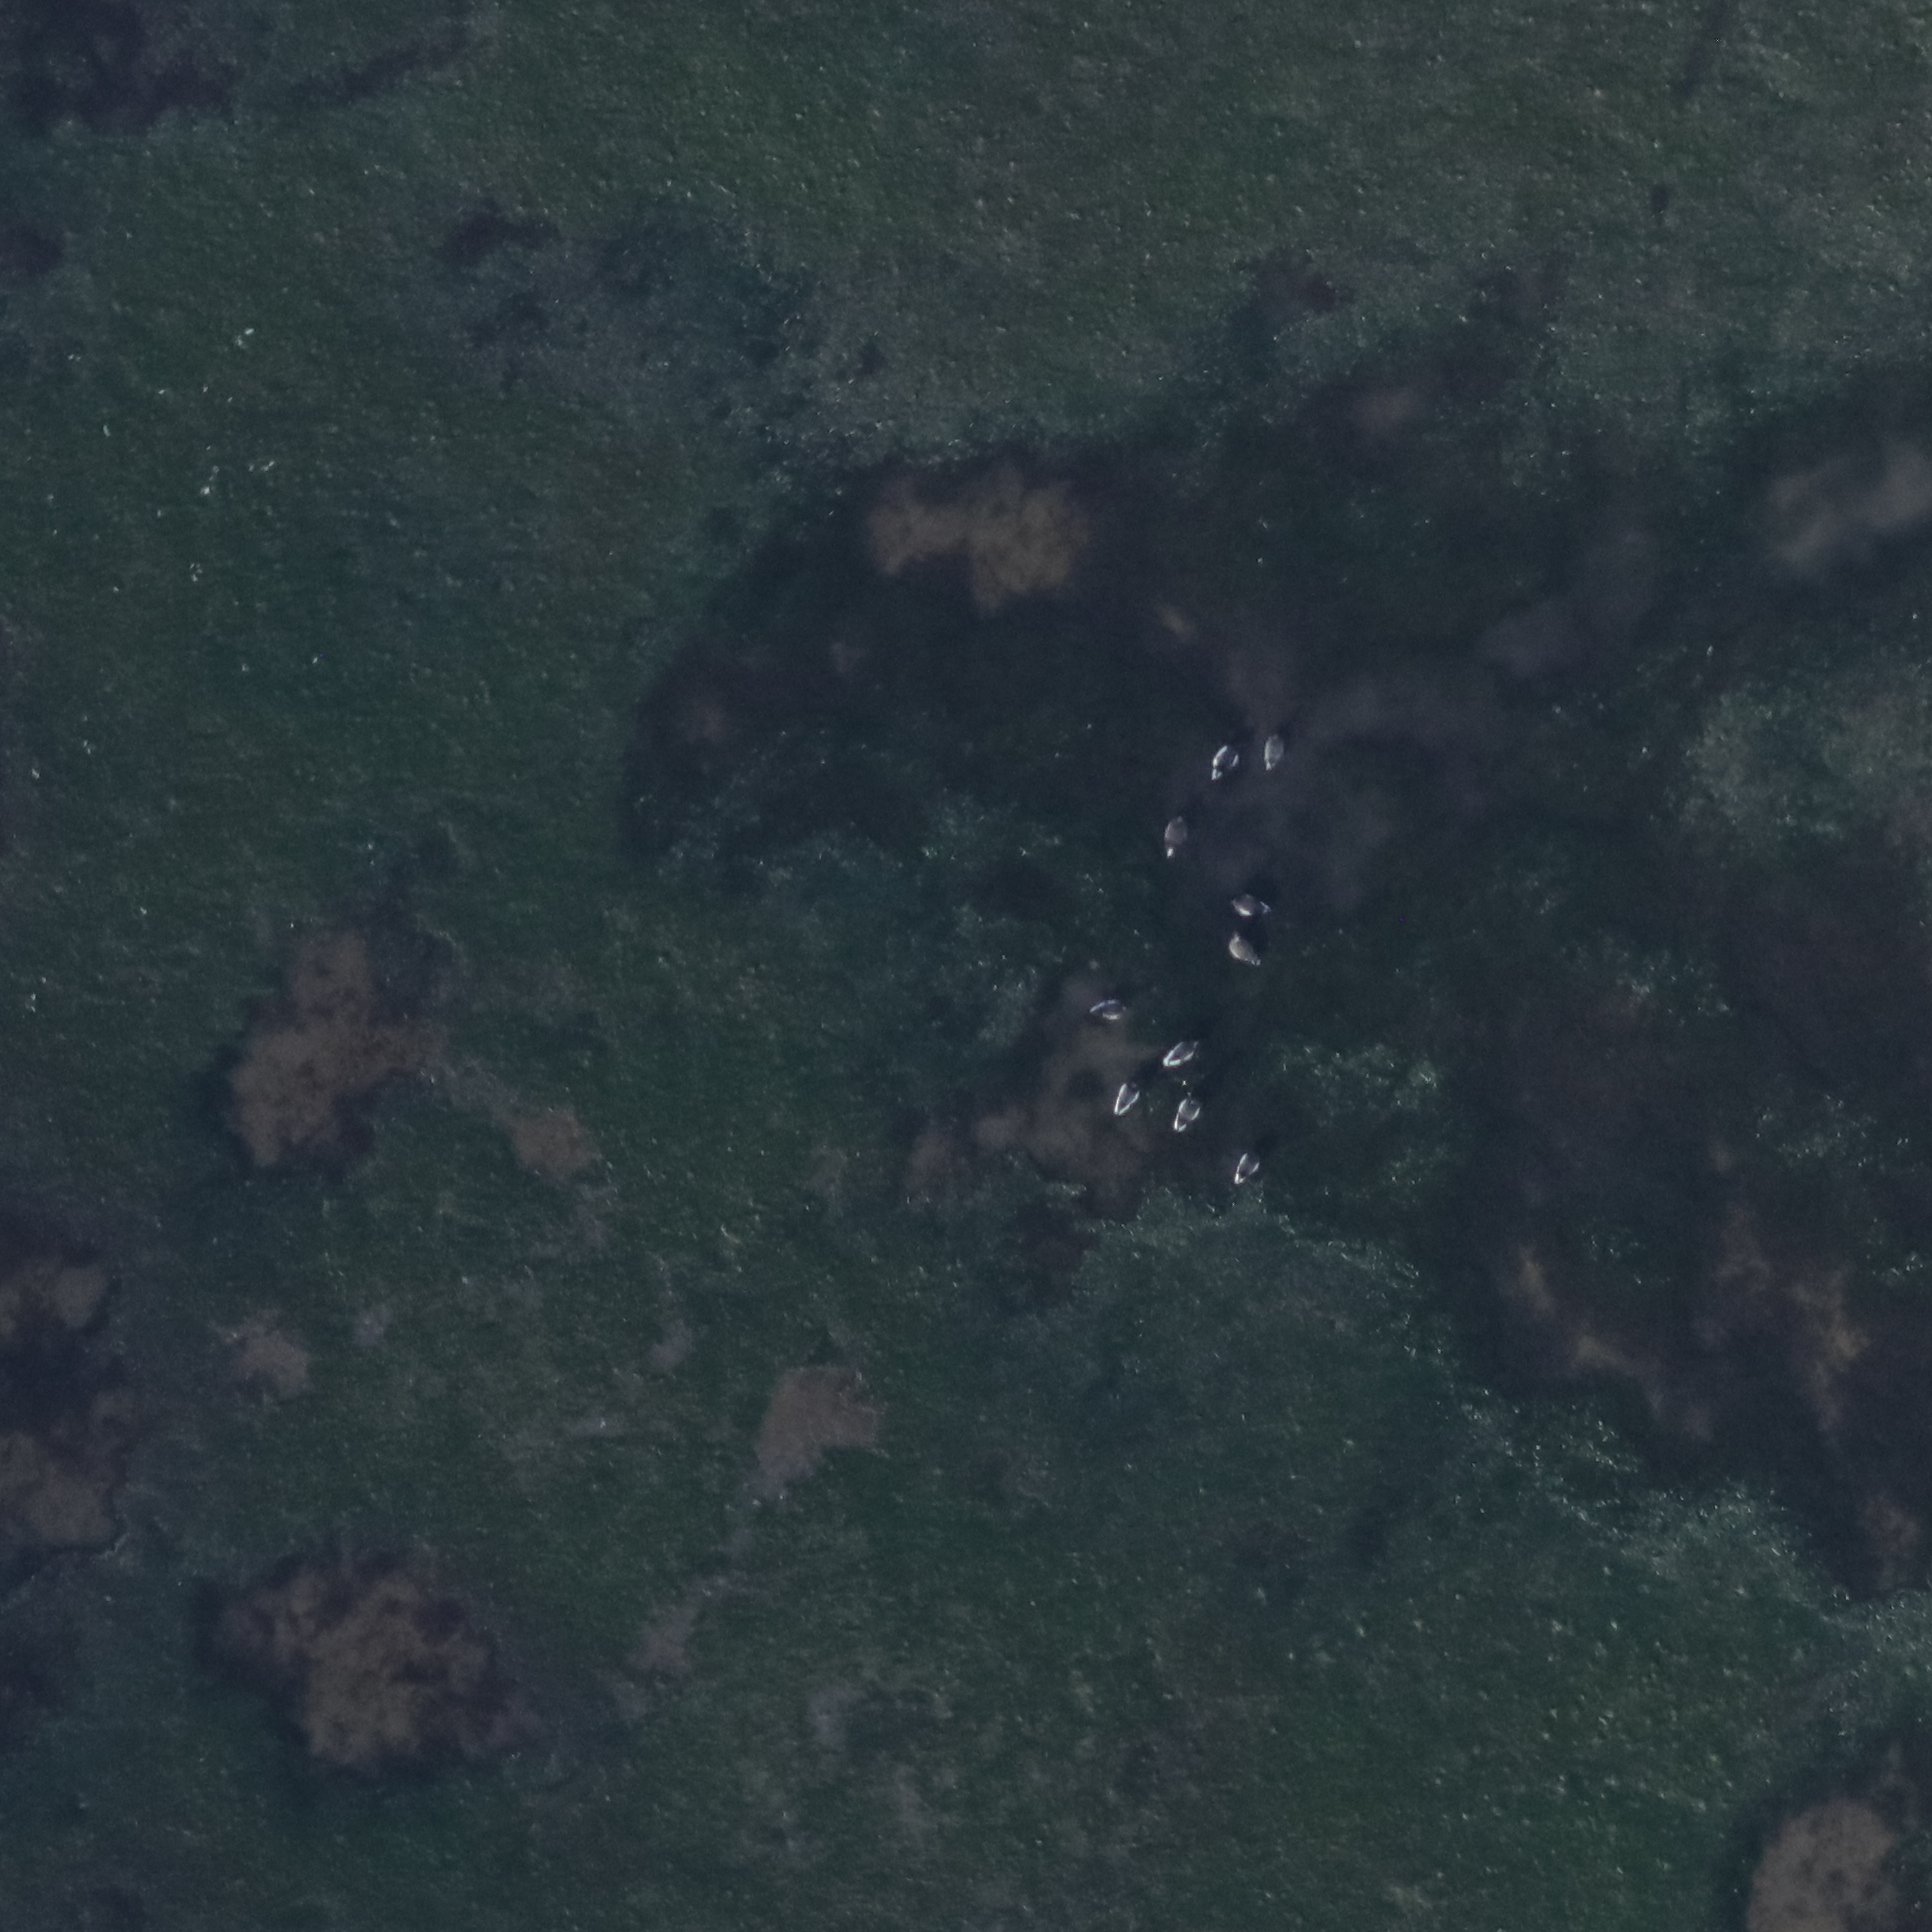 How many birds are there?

10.